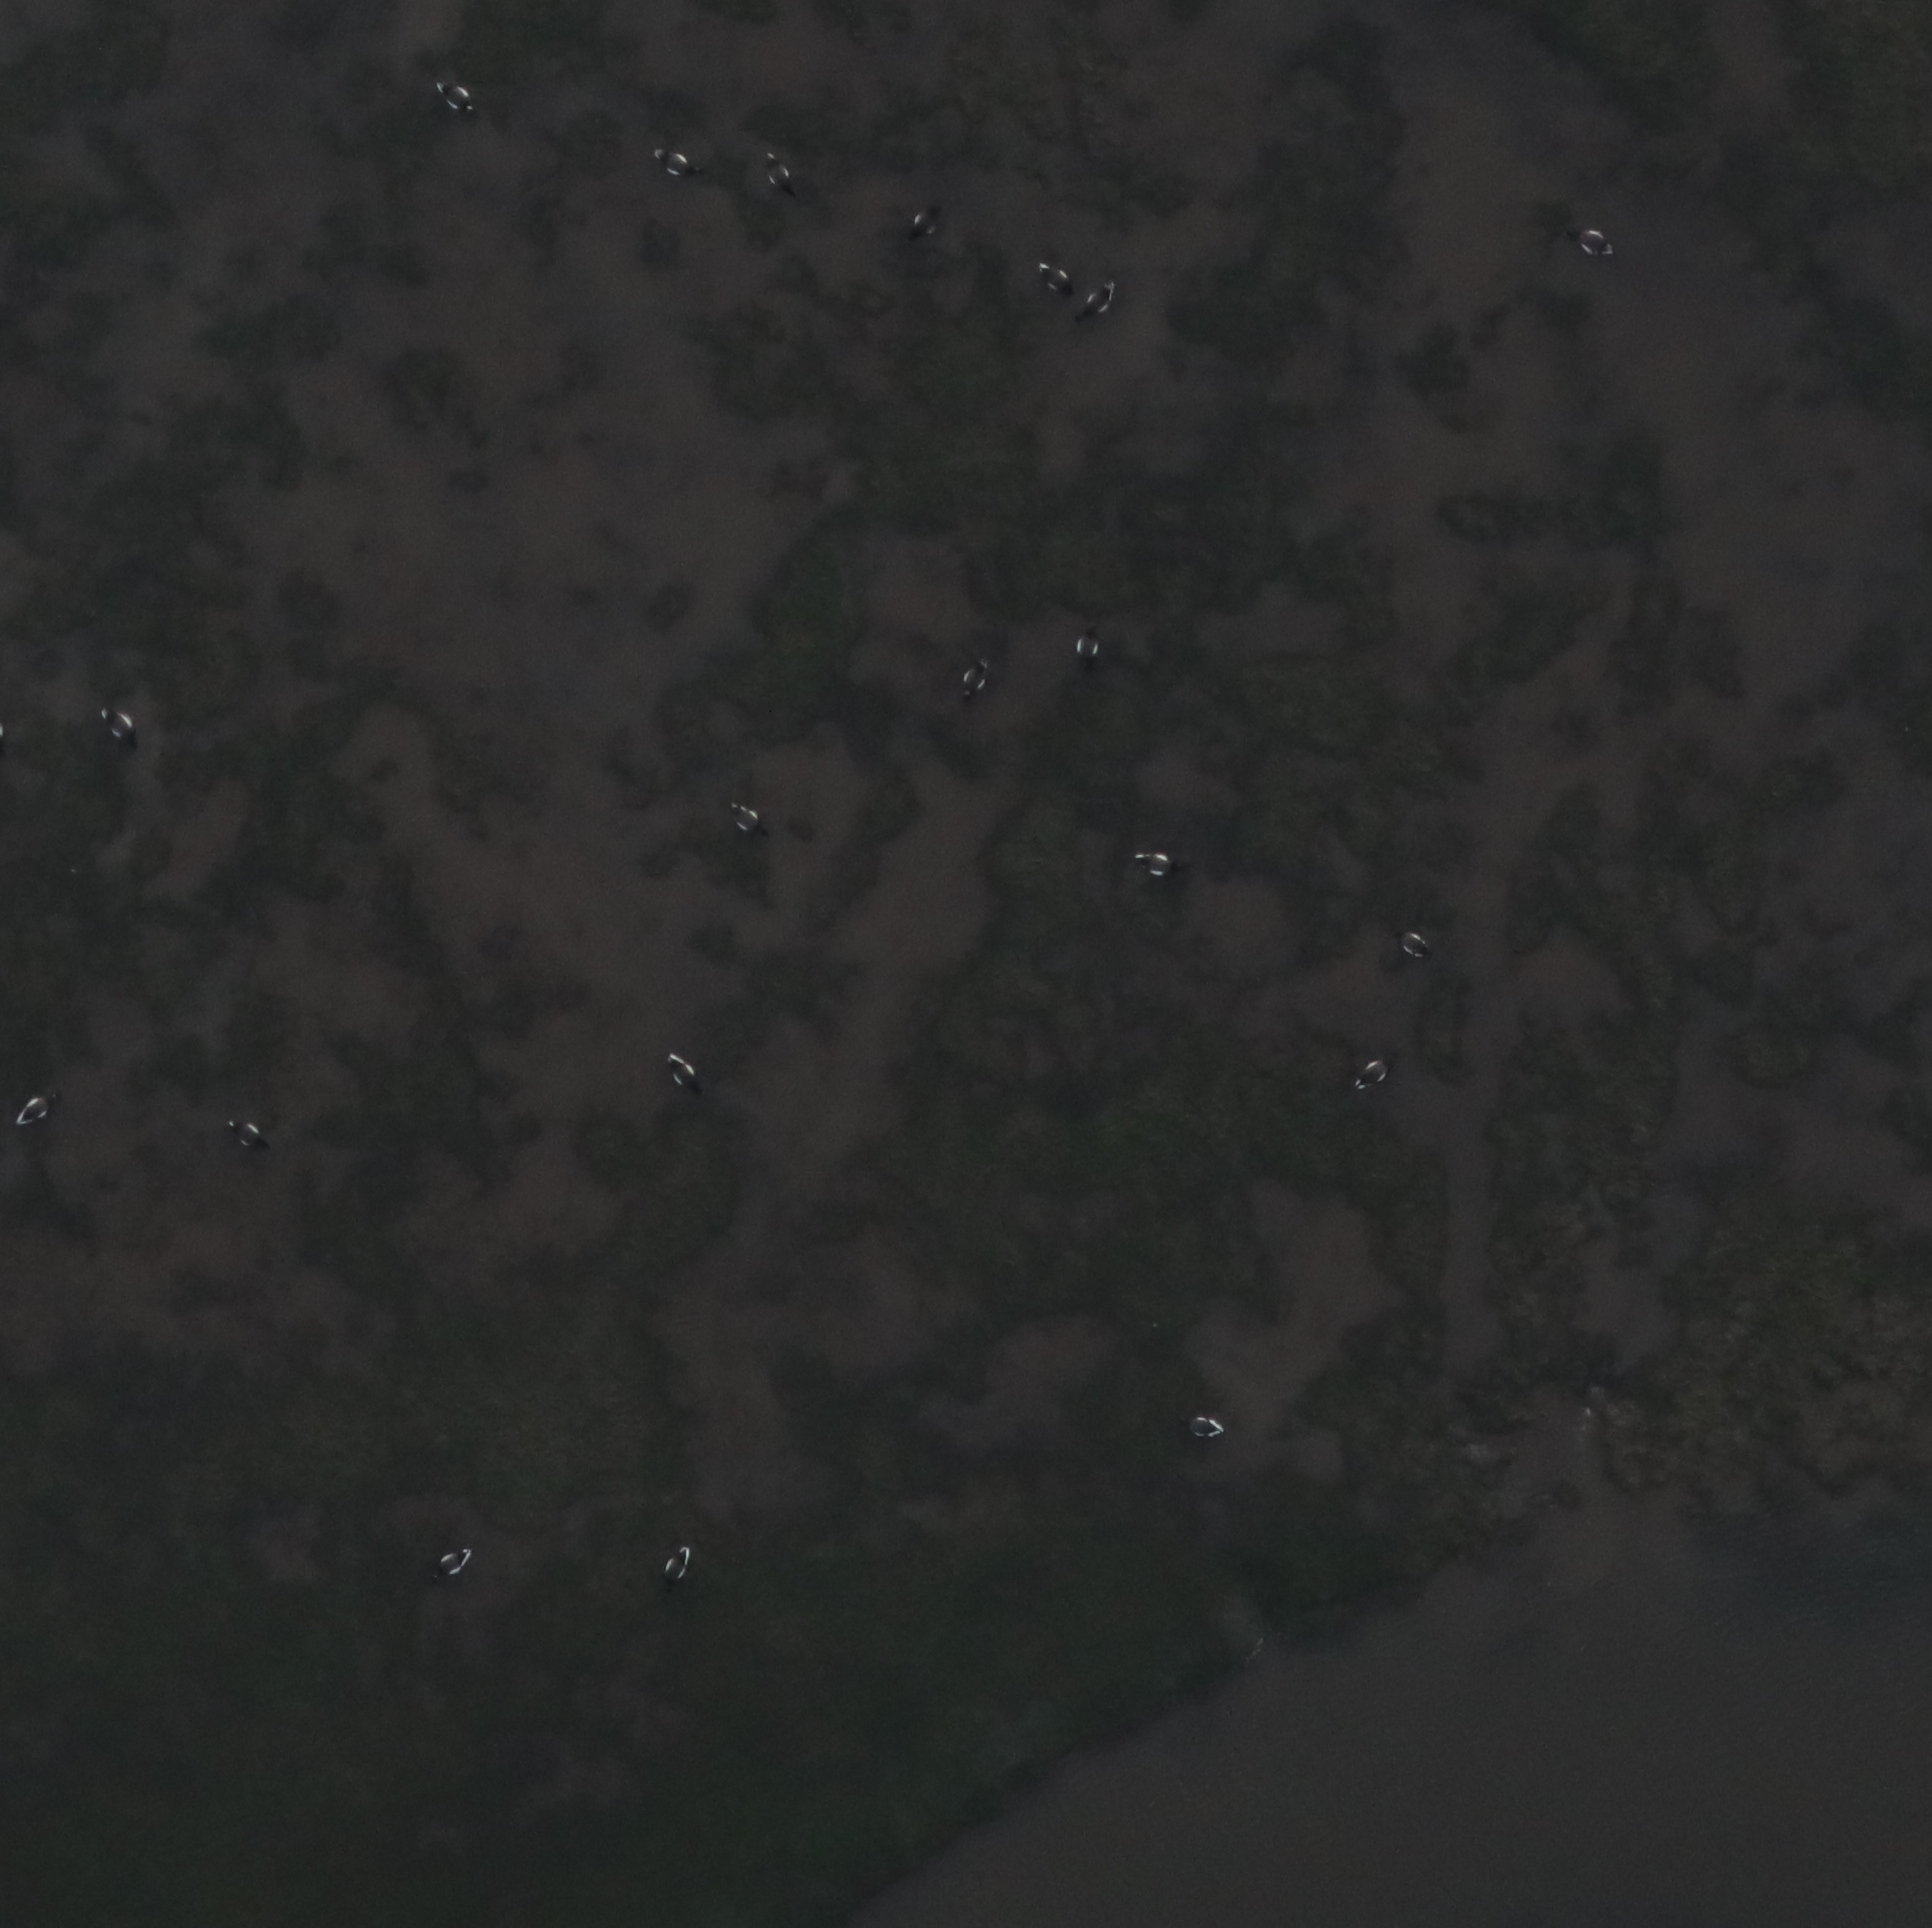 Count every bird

20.